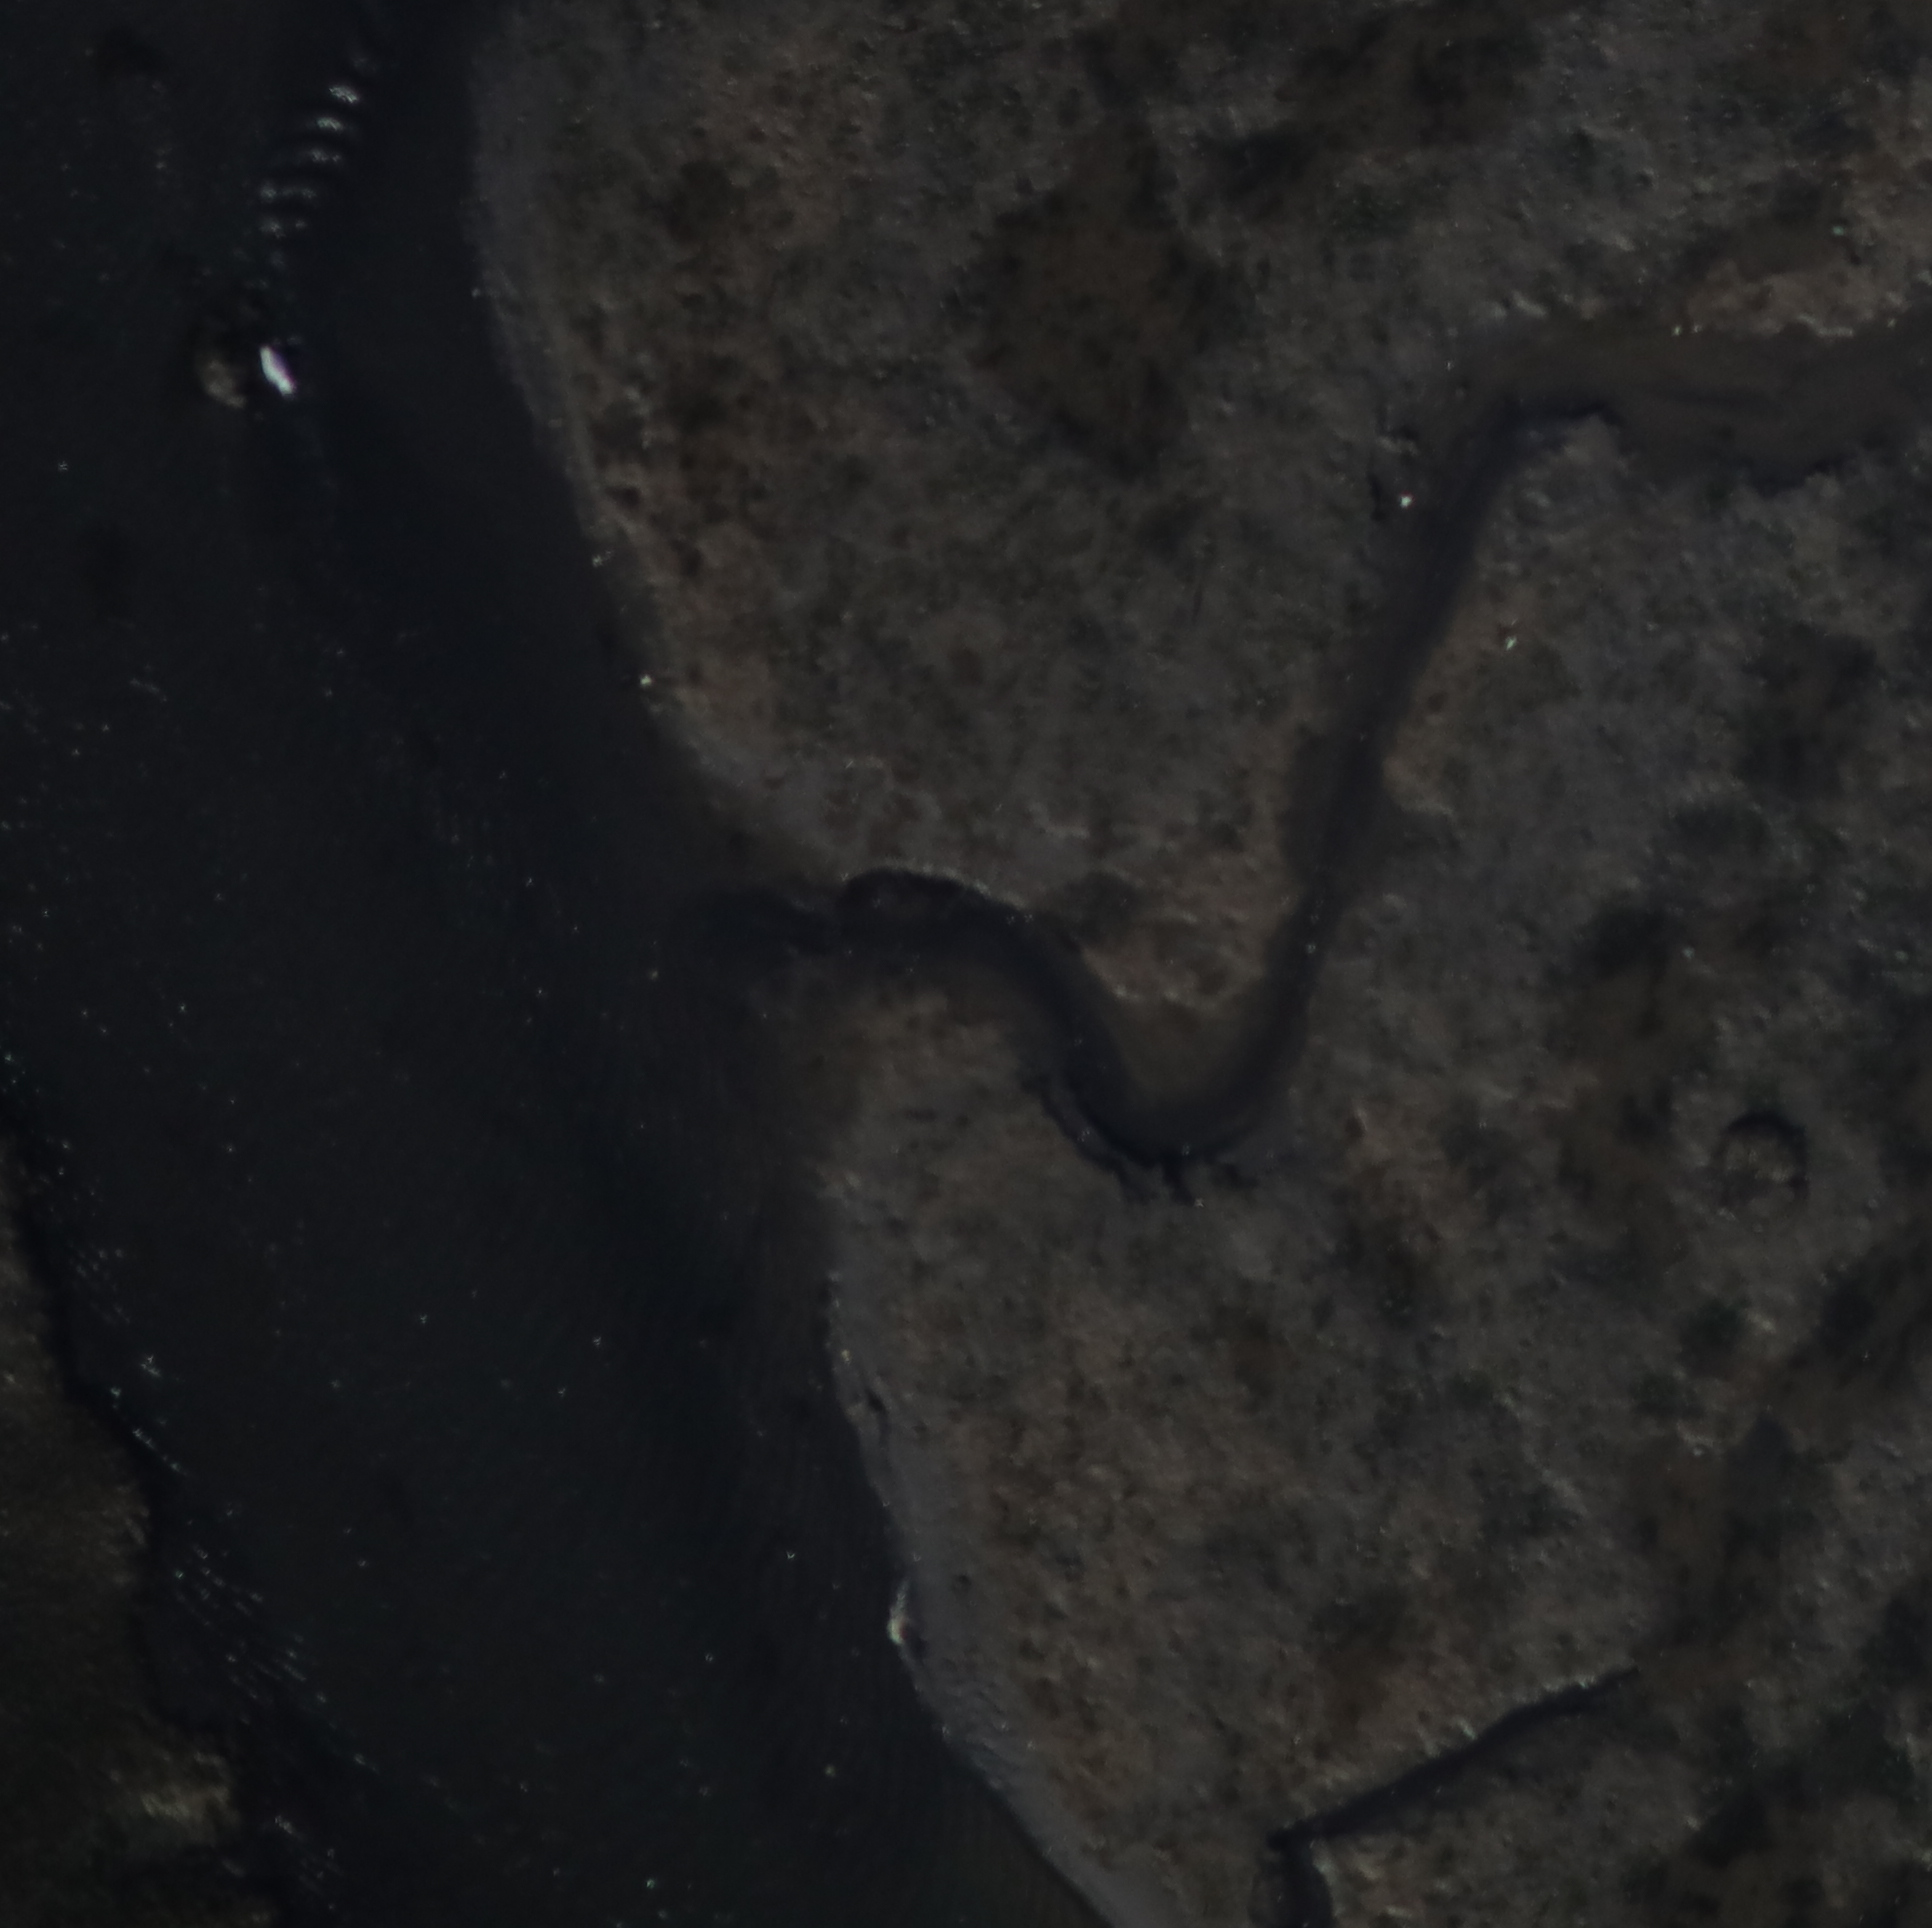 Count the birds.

1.